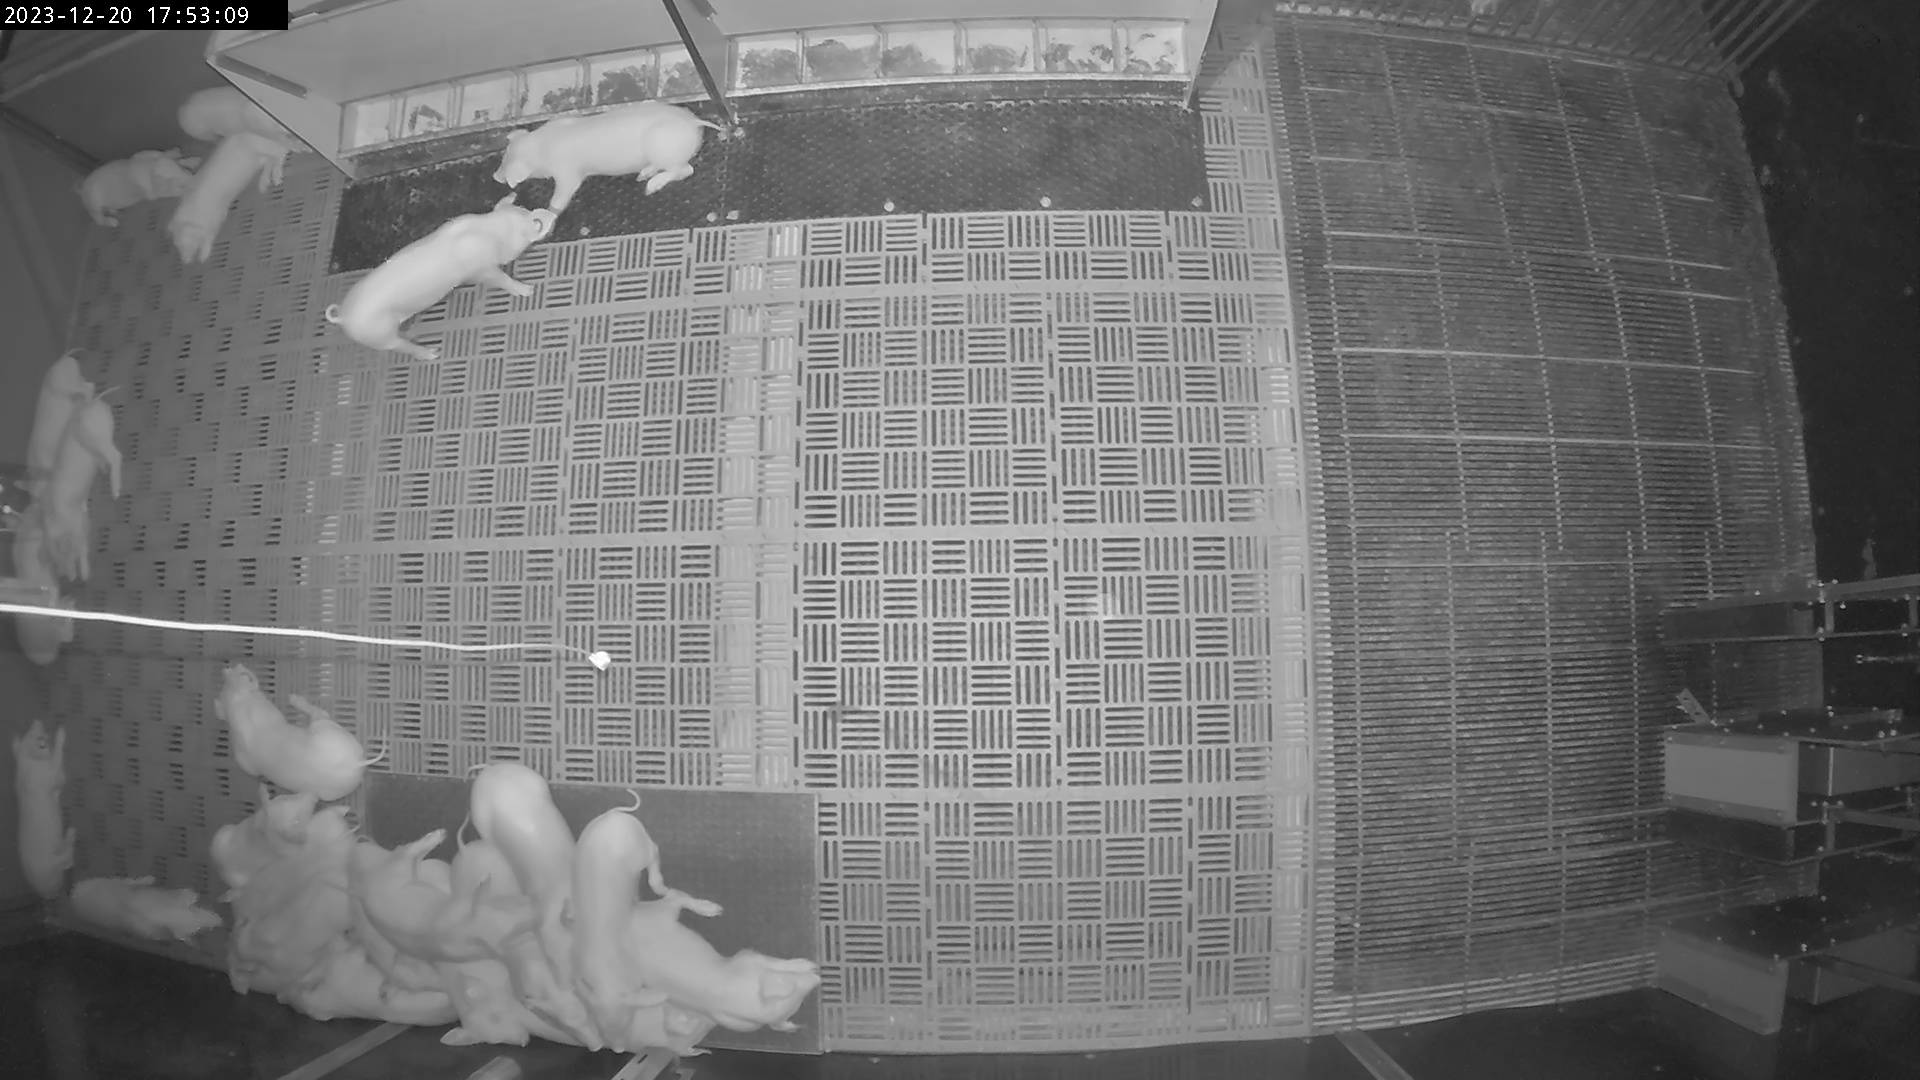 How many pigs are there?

24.